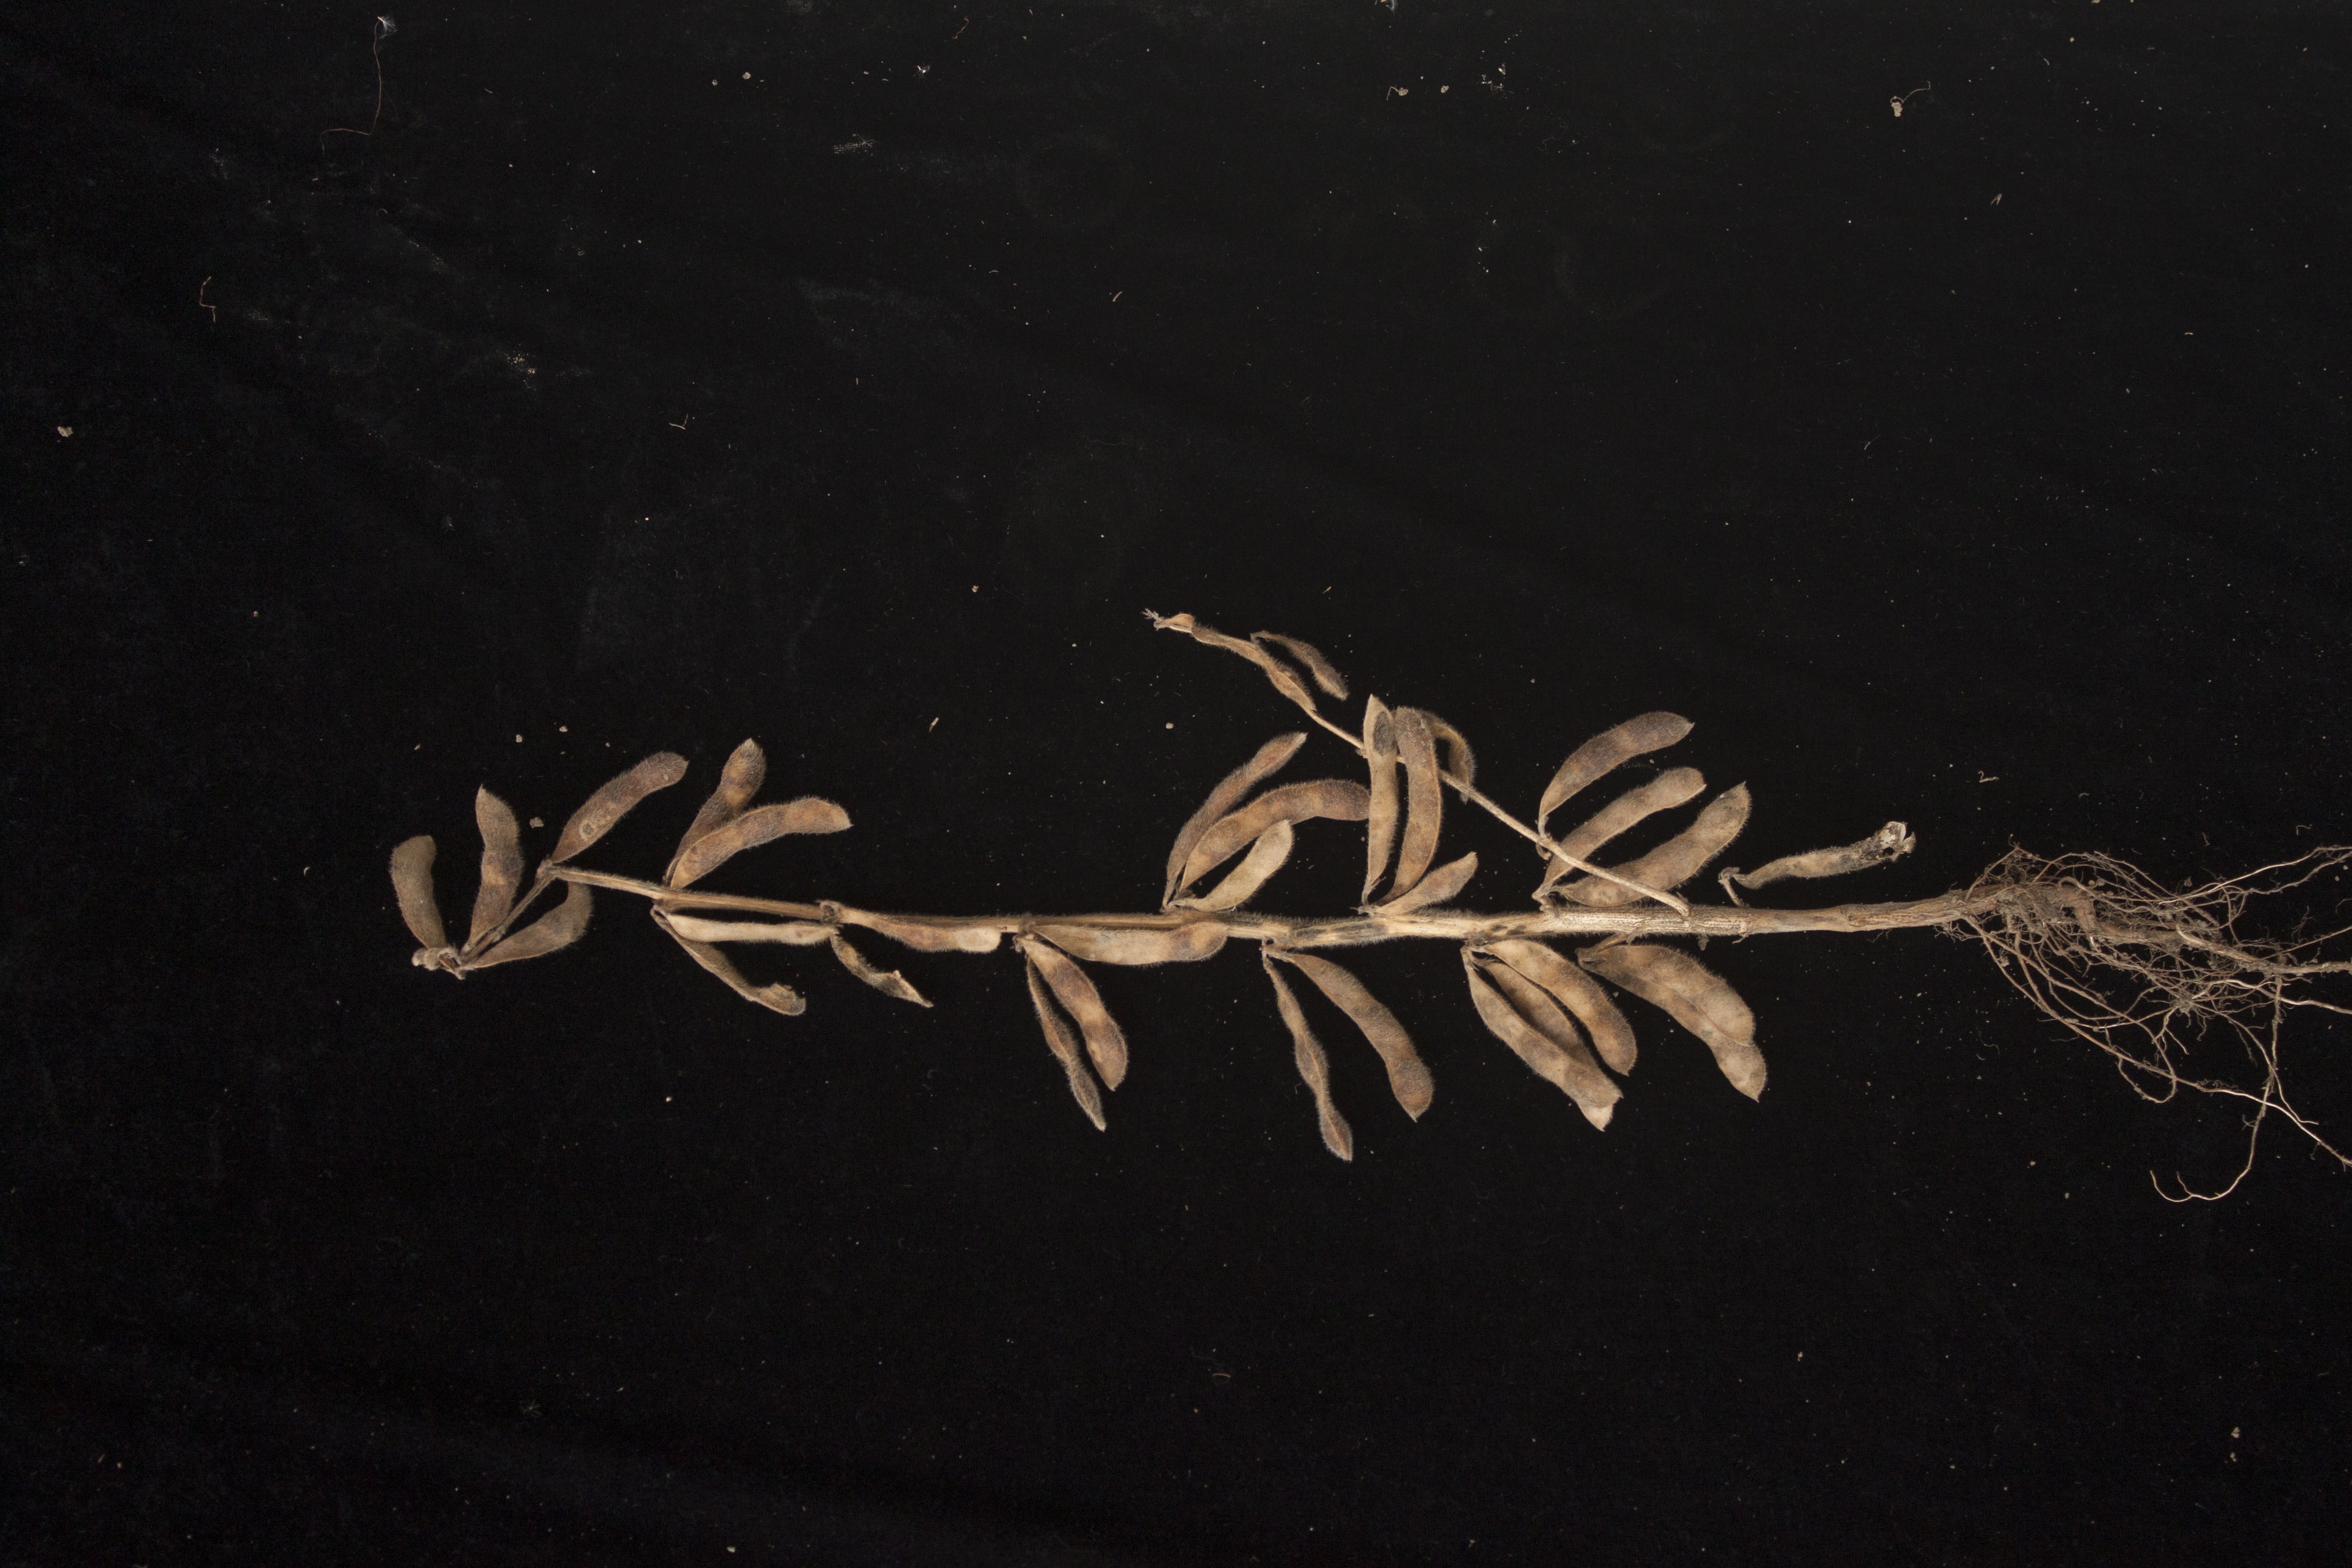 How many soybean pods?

33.